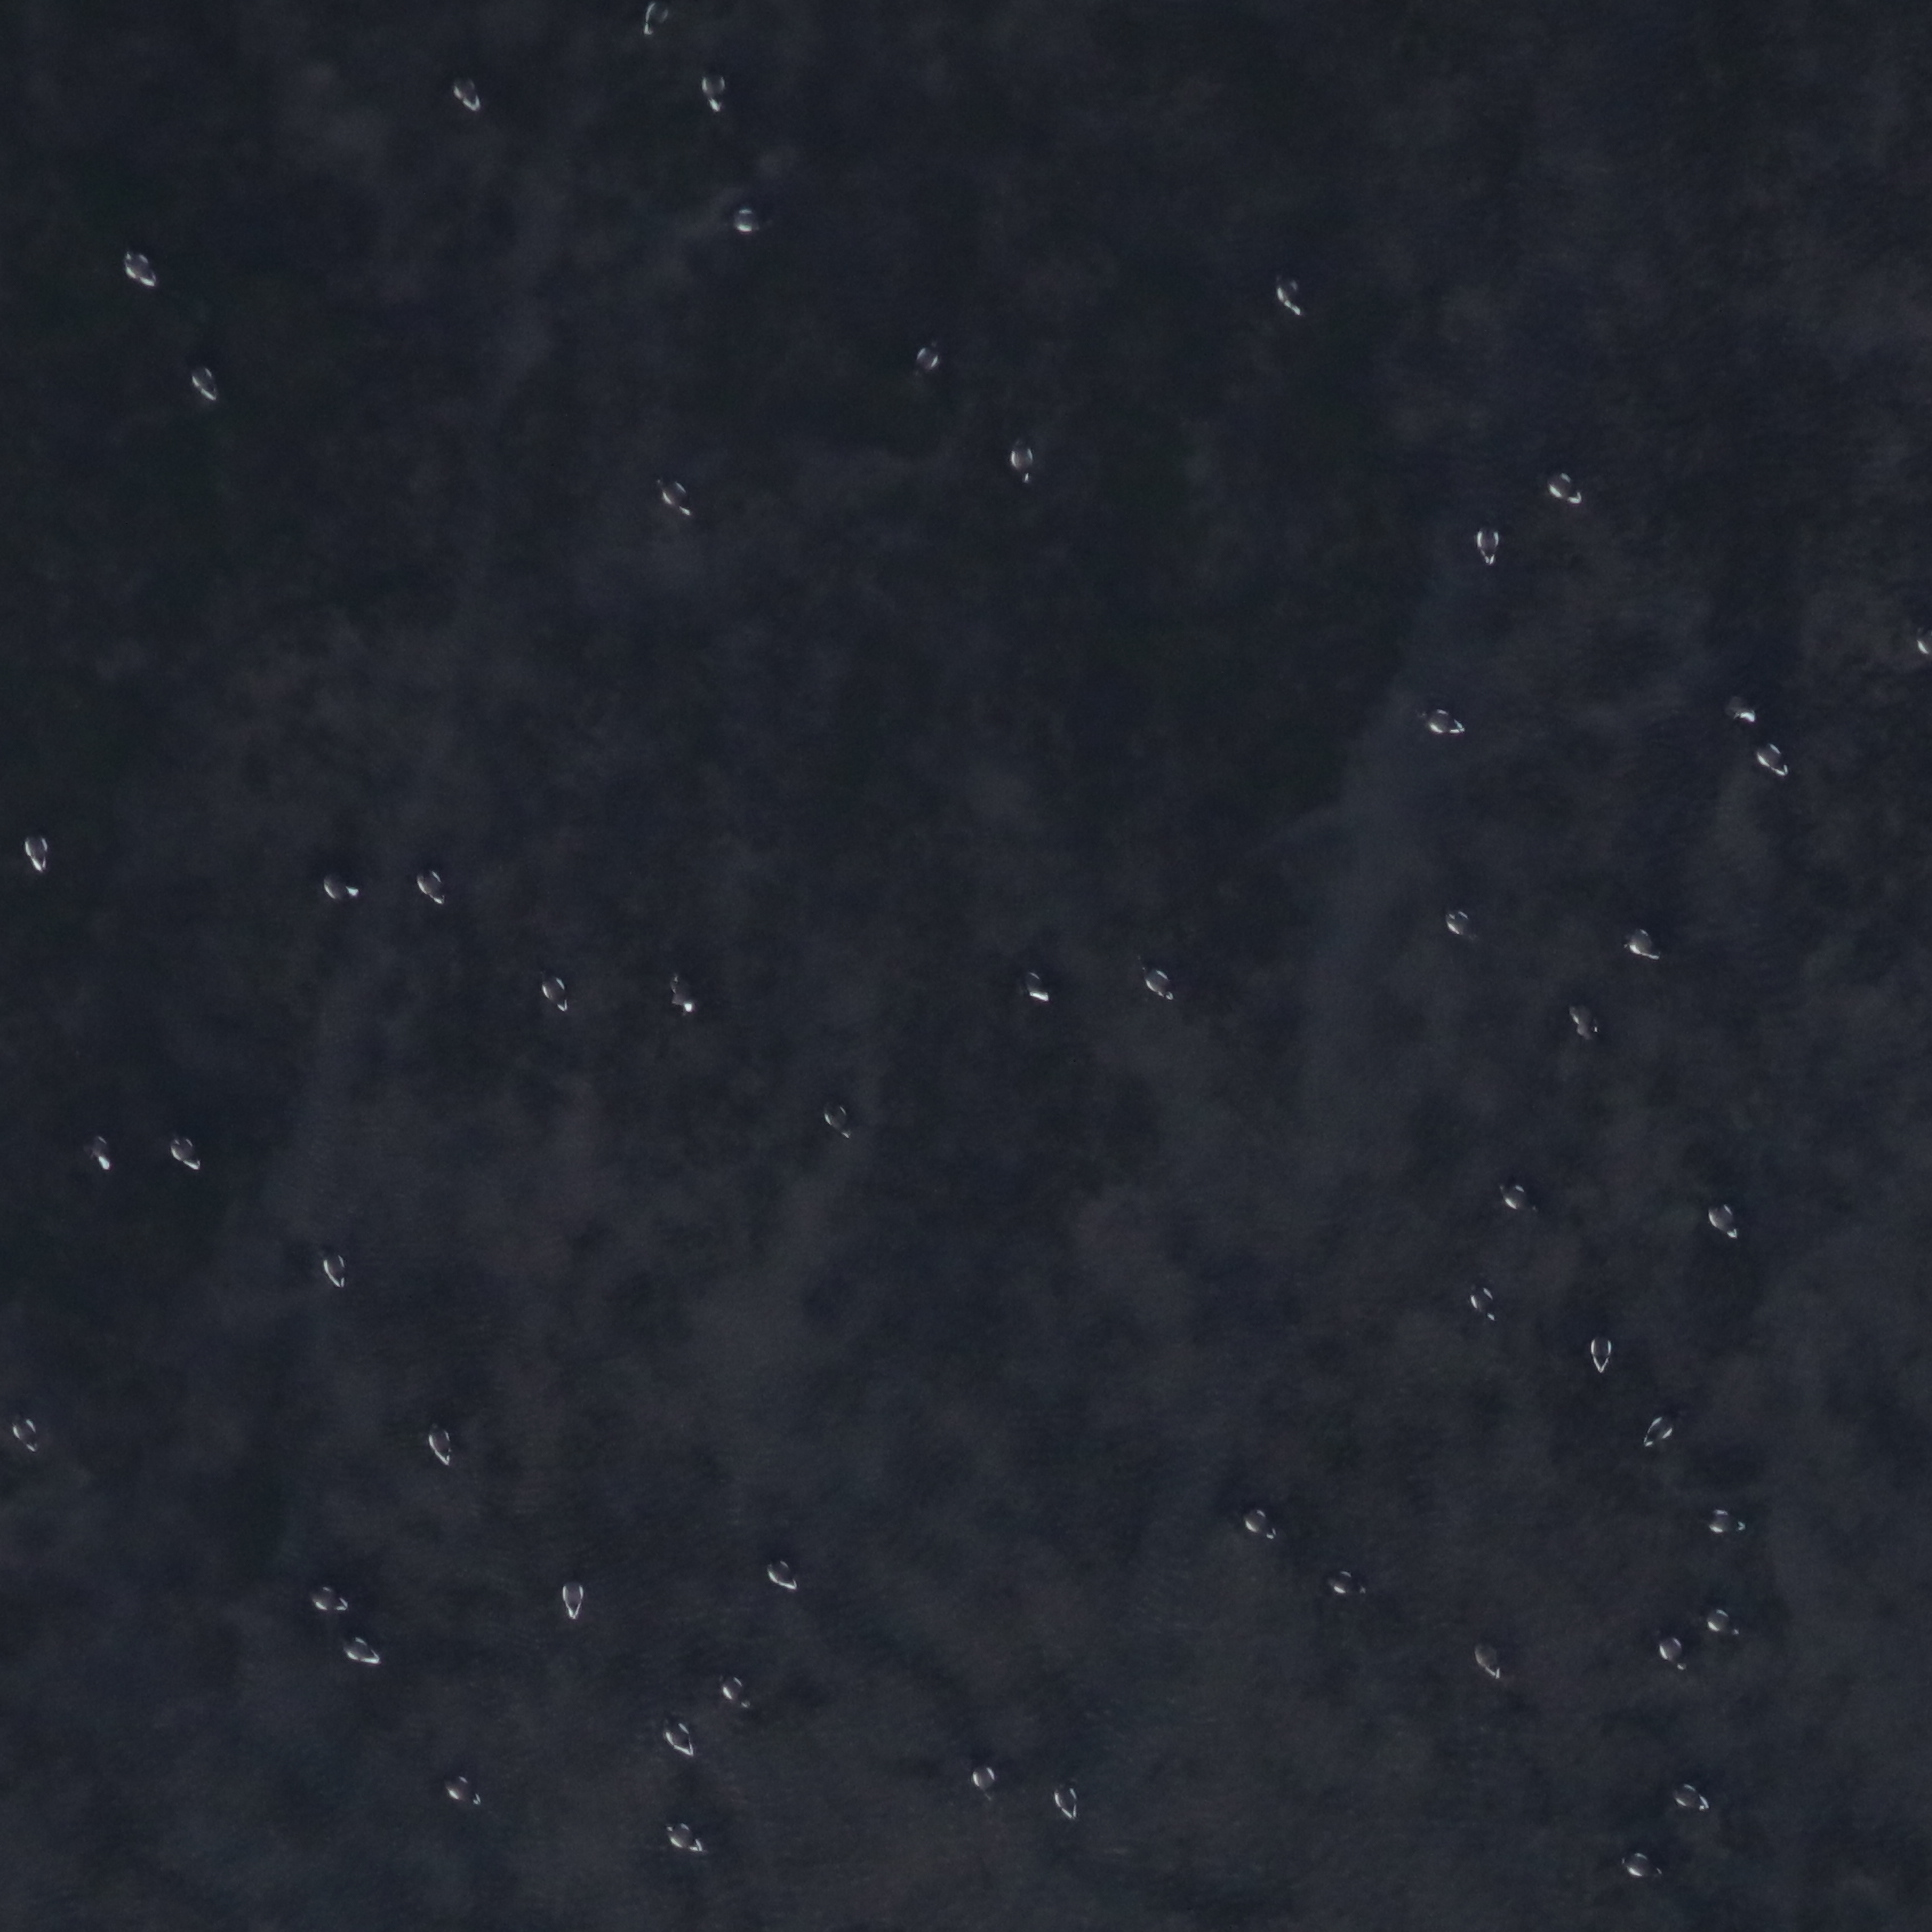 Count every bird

55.